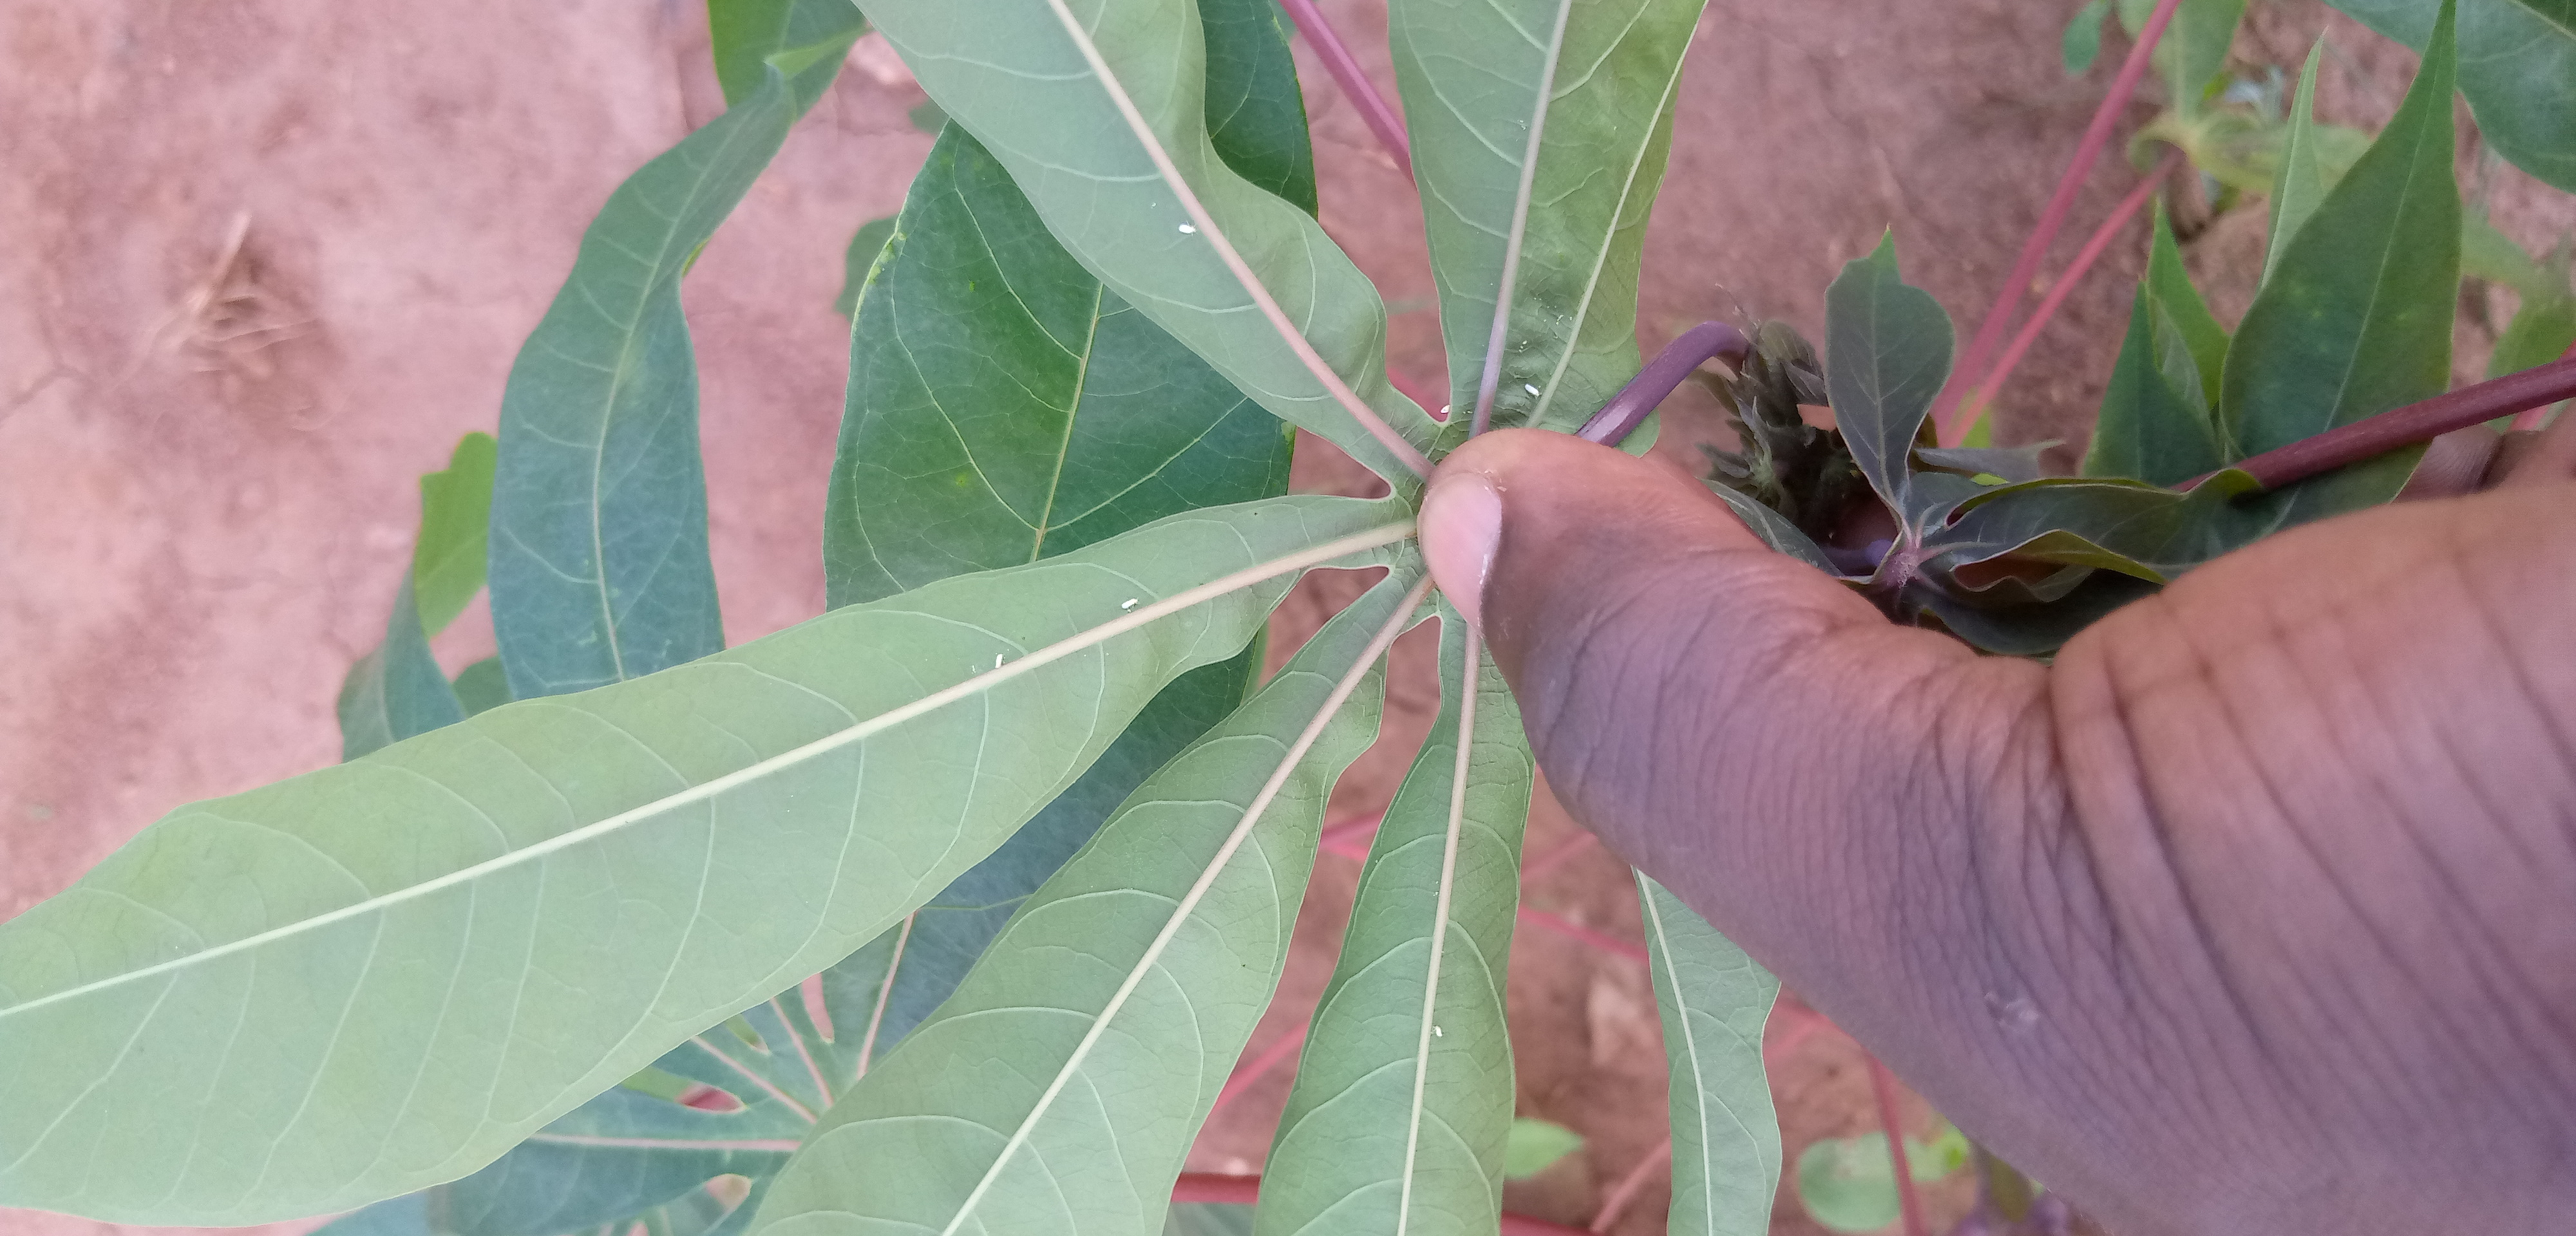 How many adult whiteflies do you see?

6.